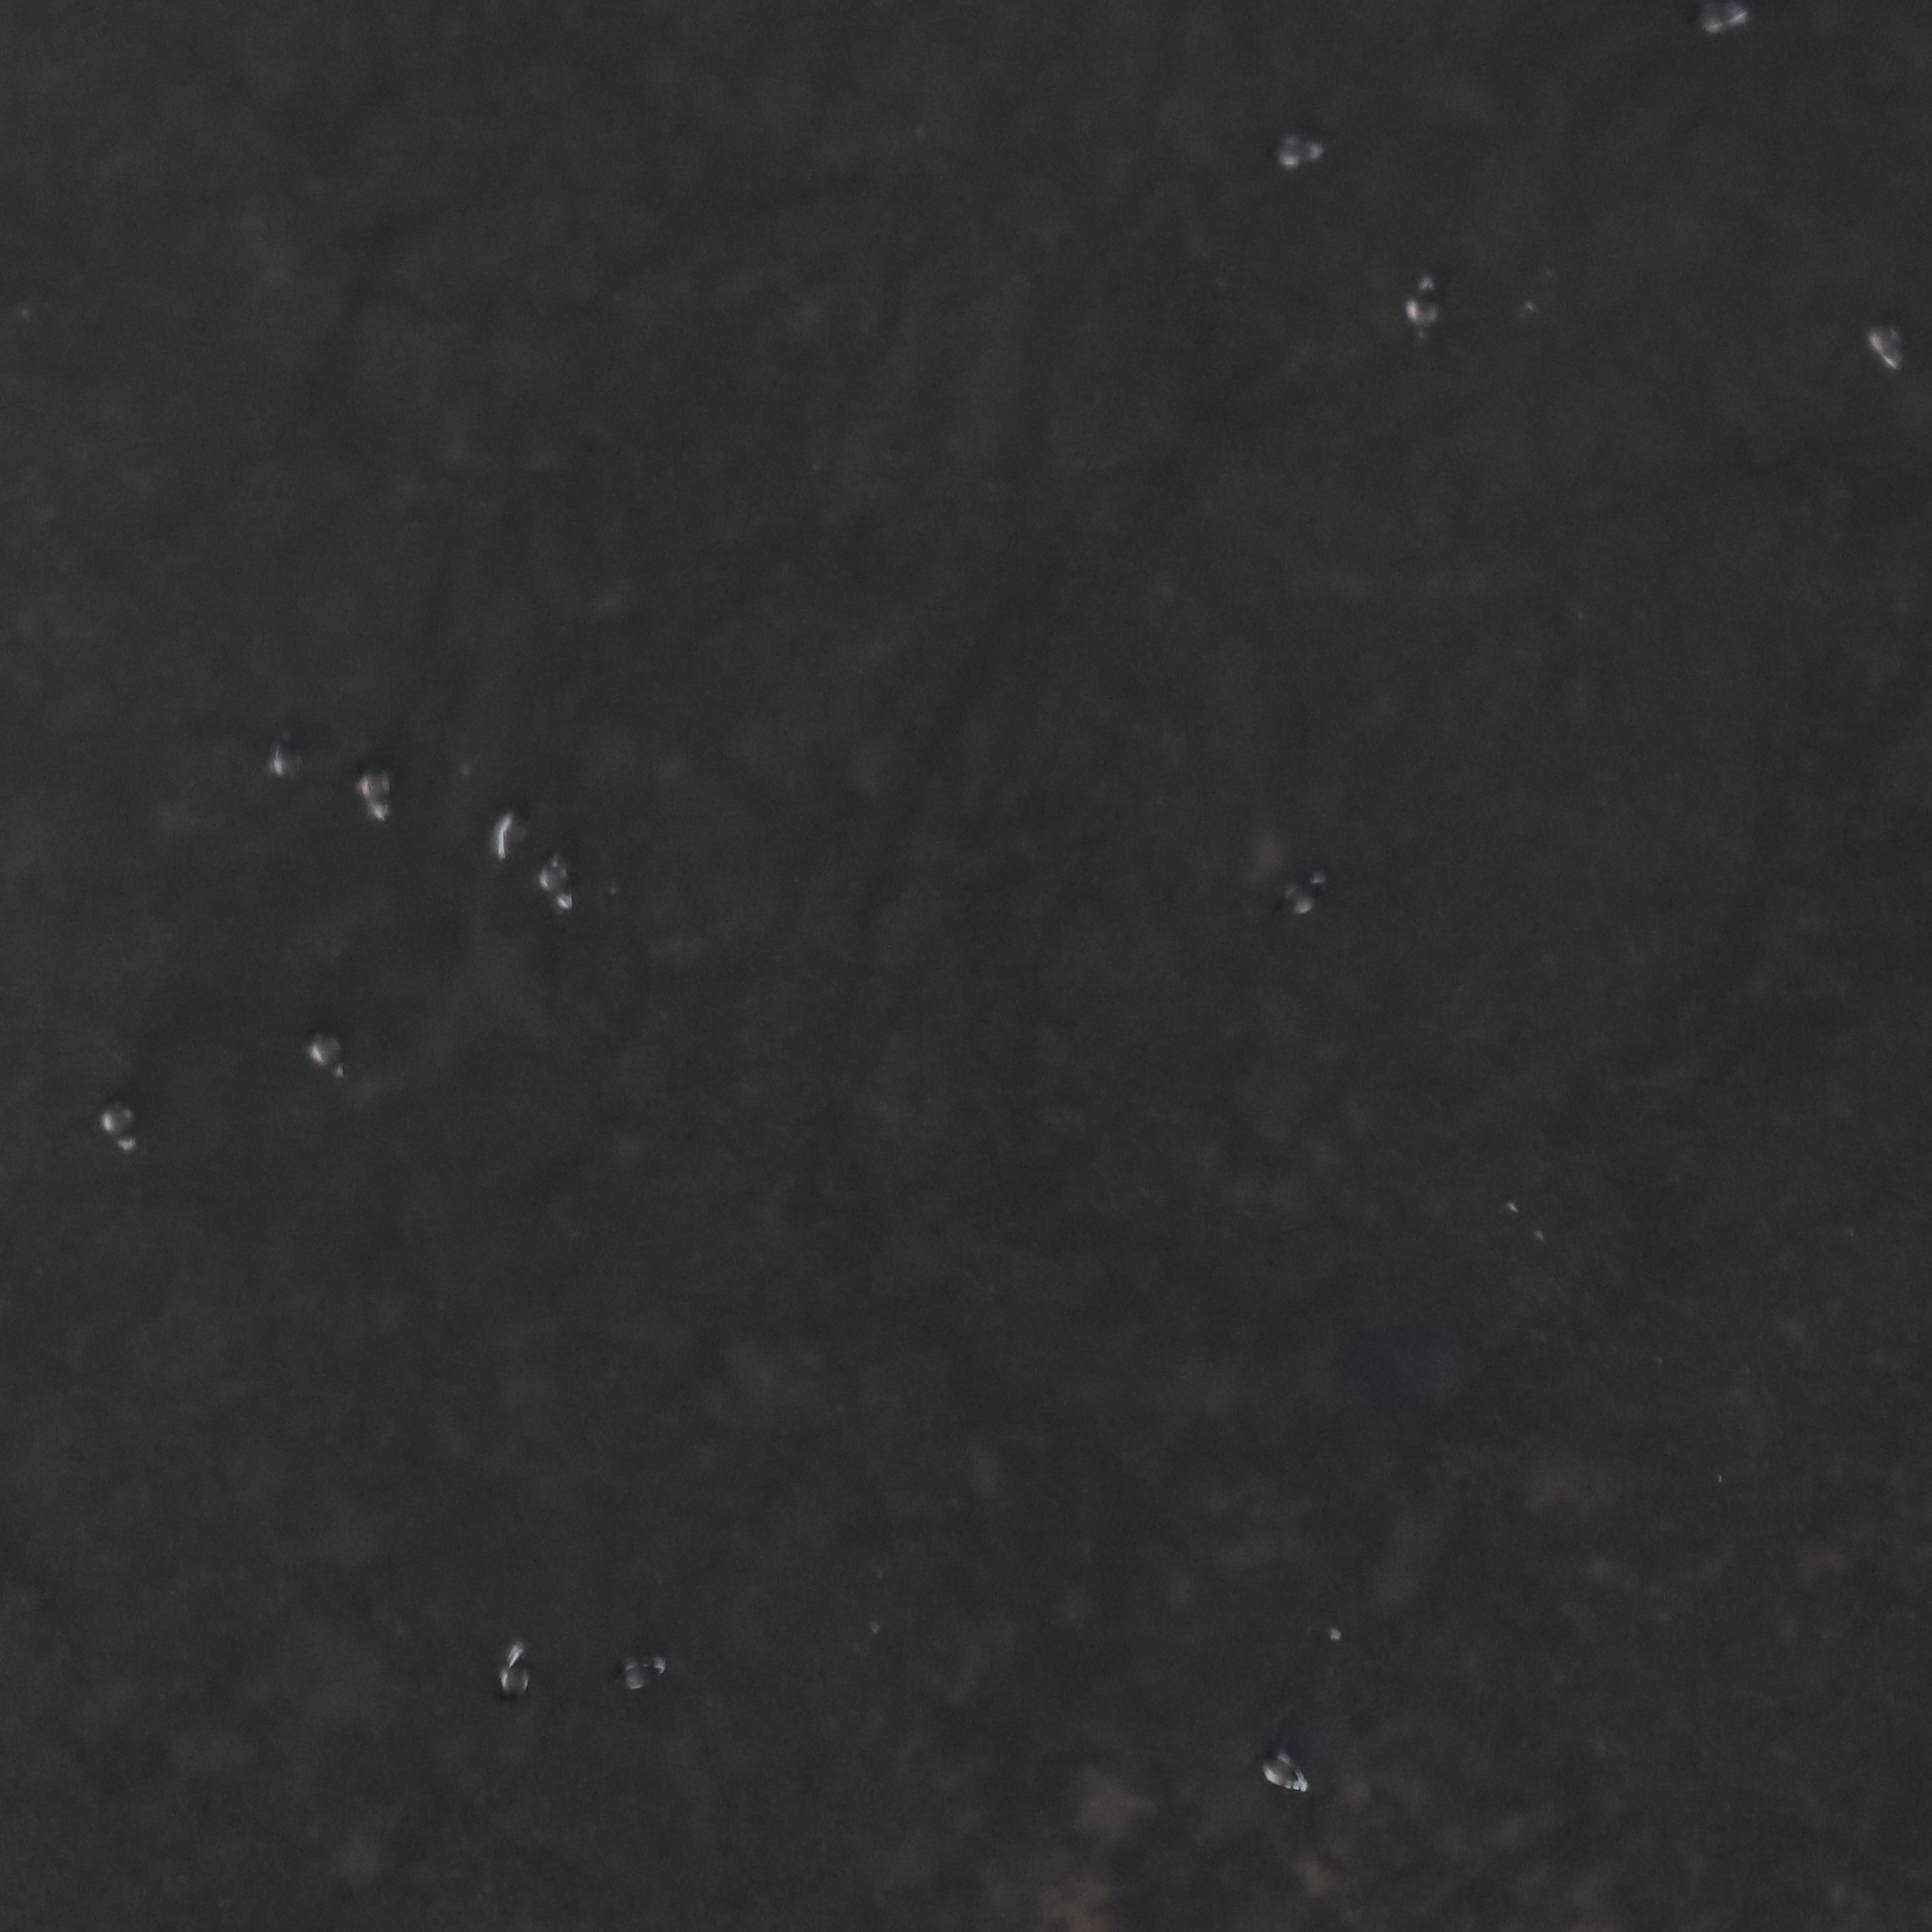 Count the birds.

14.